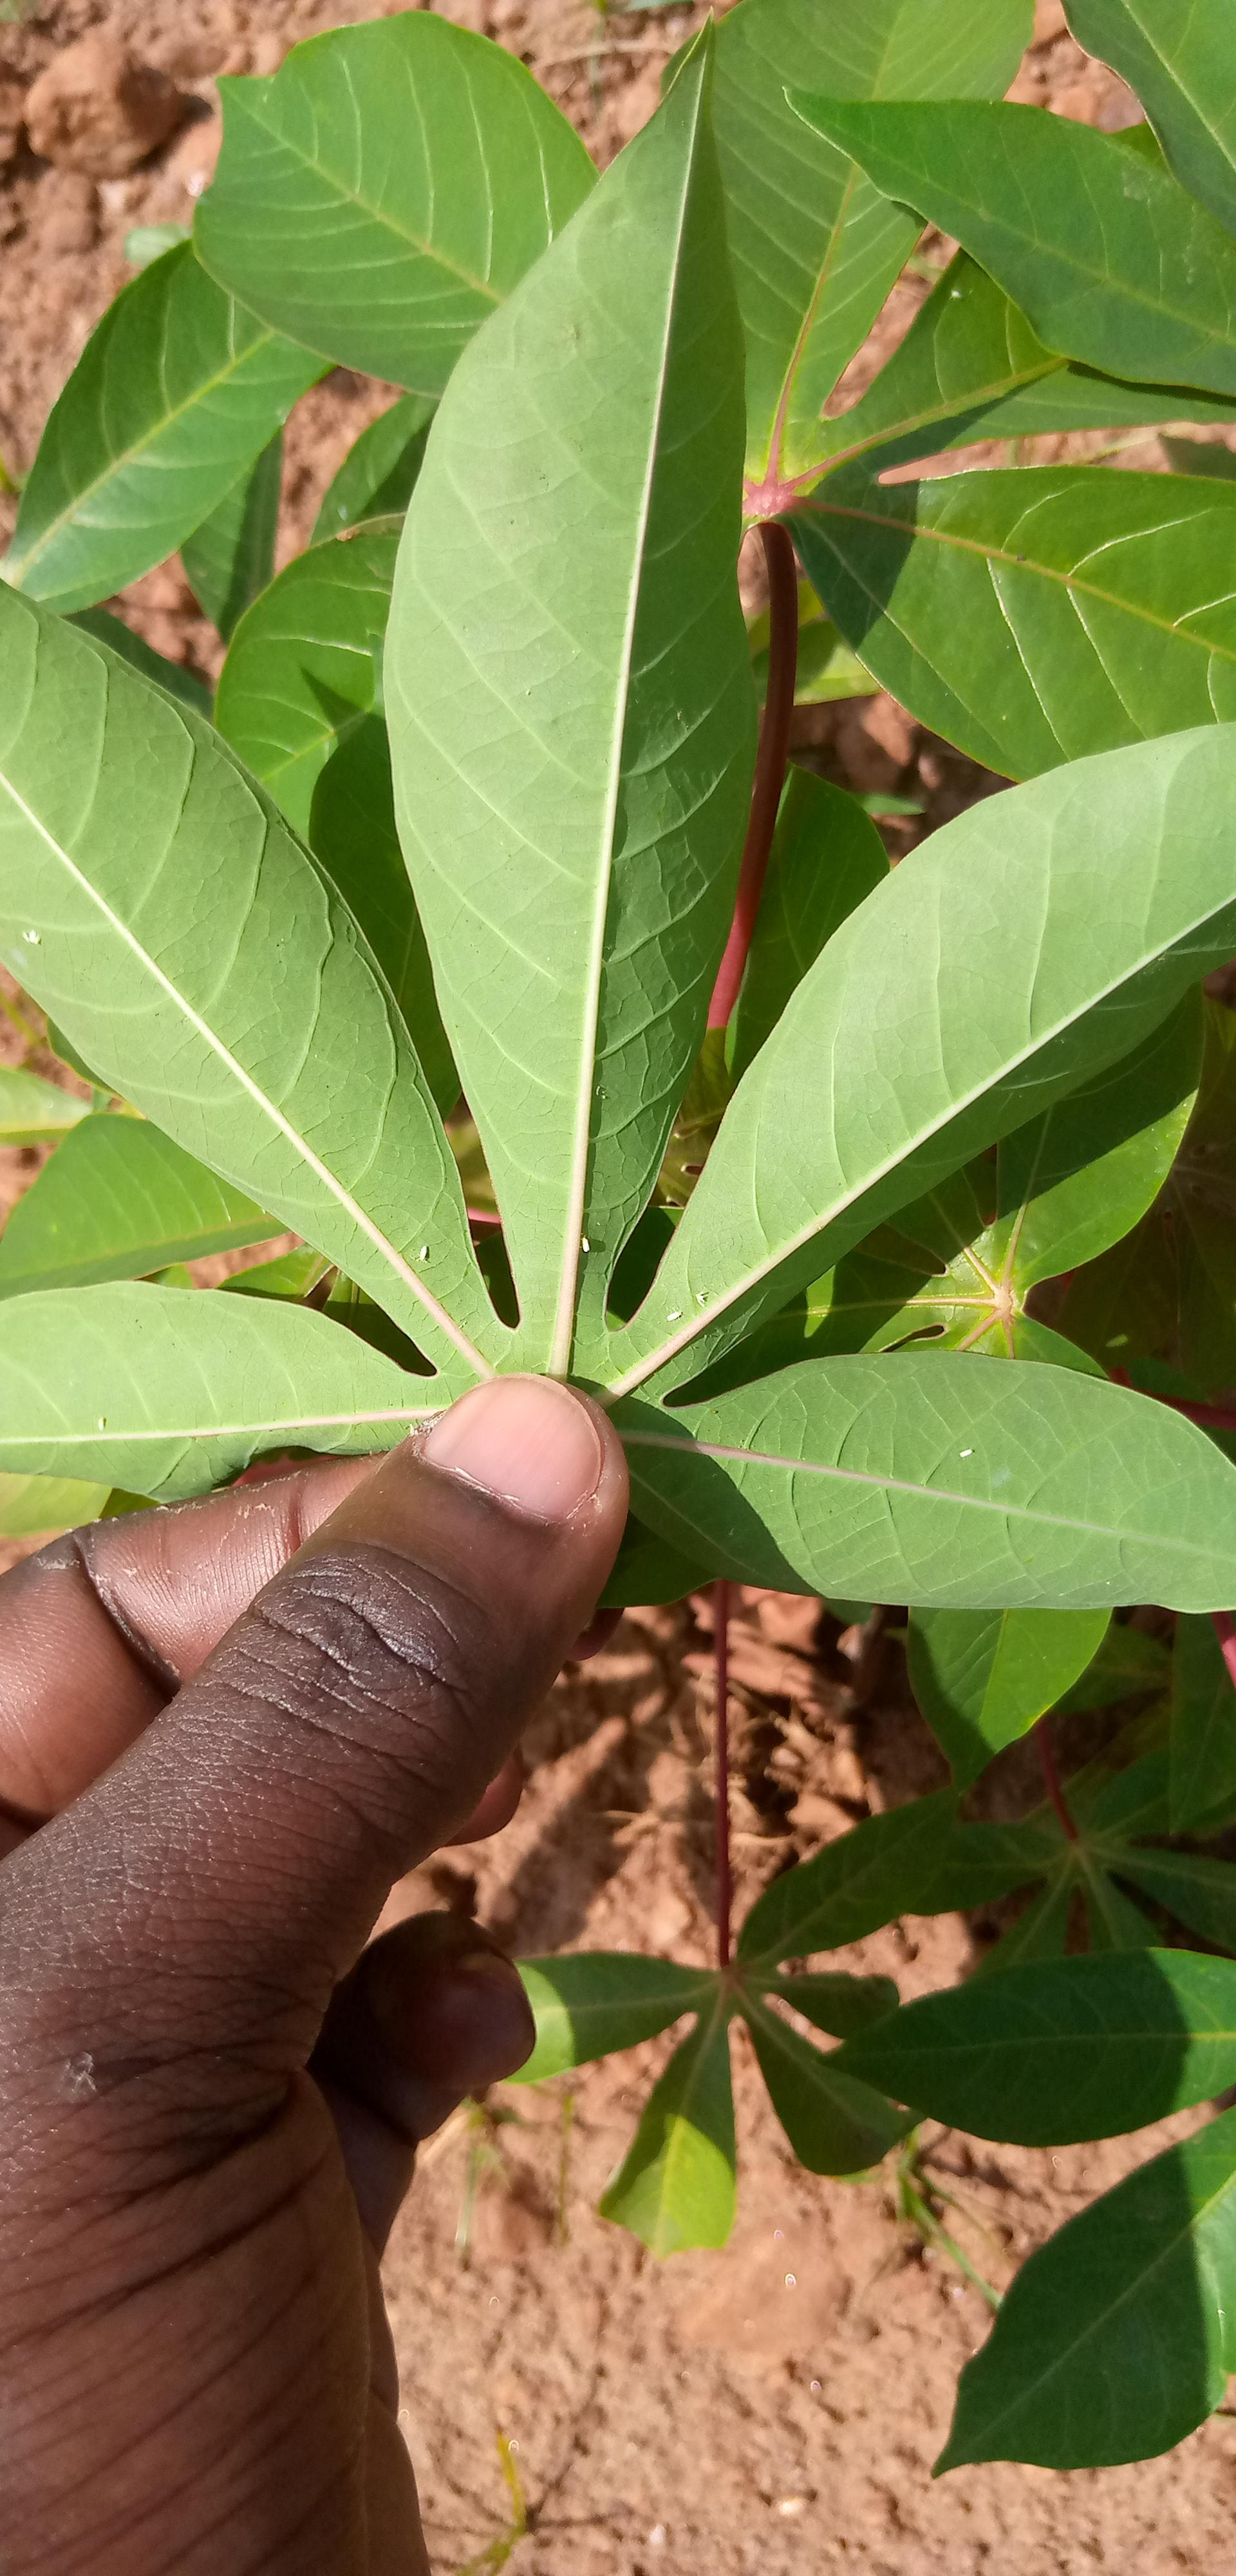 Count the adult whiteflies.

12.